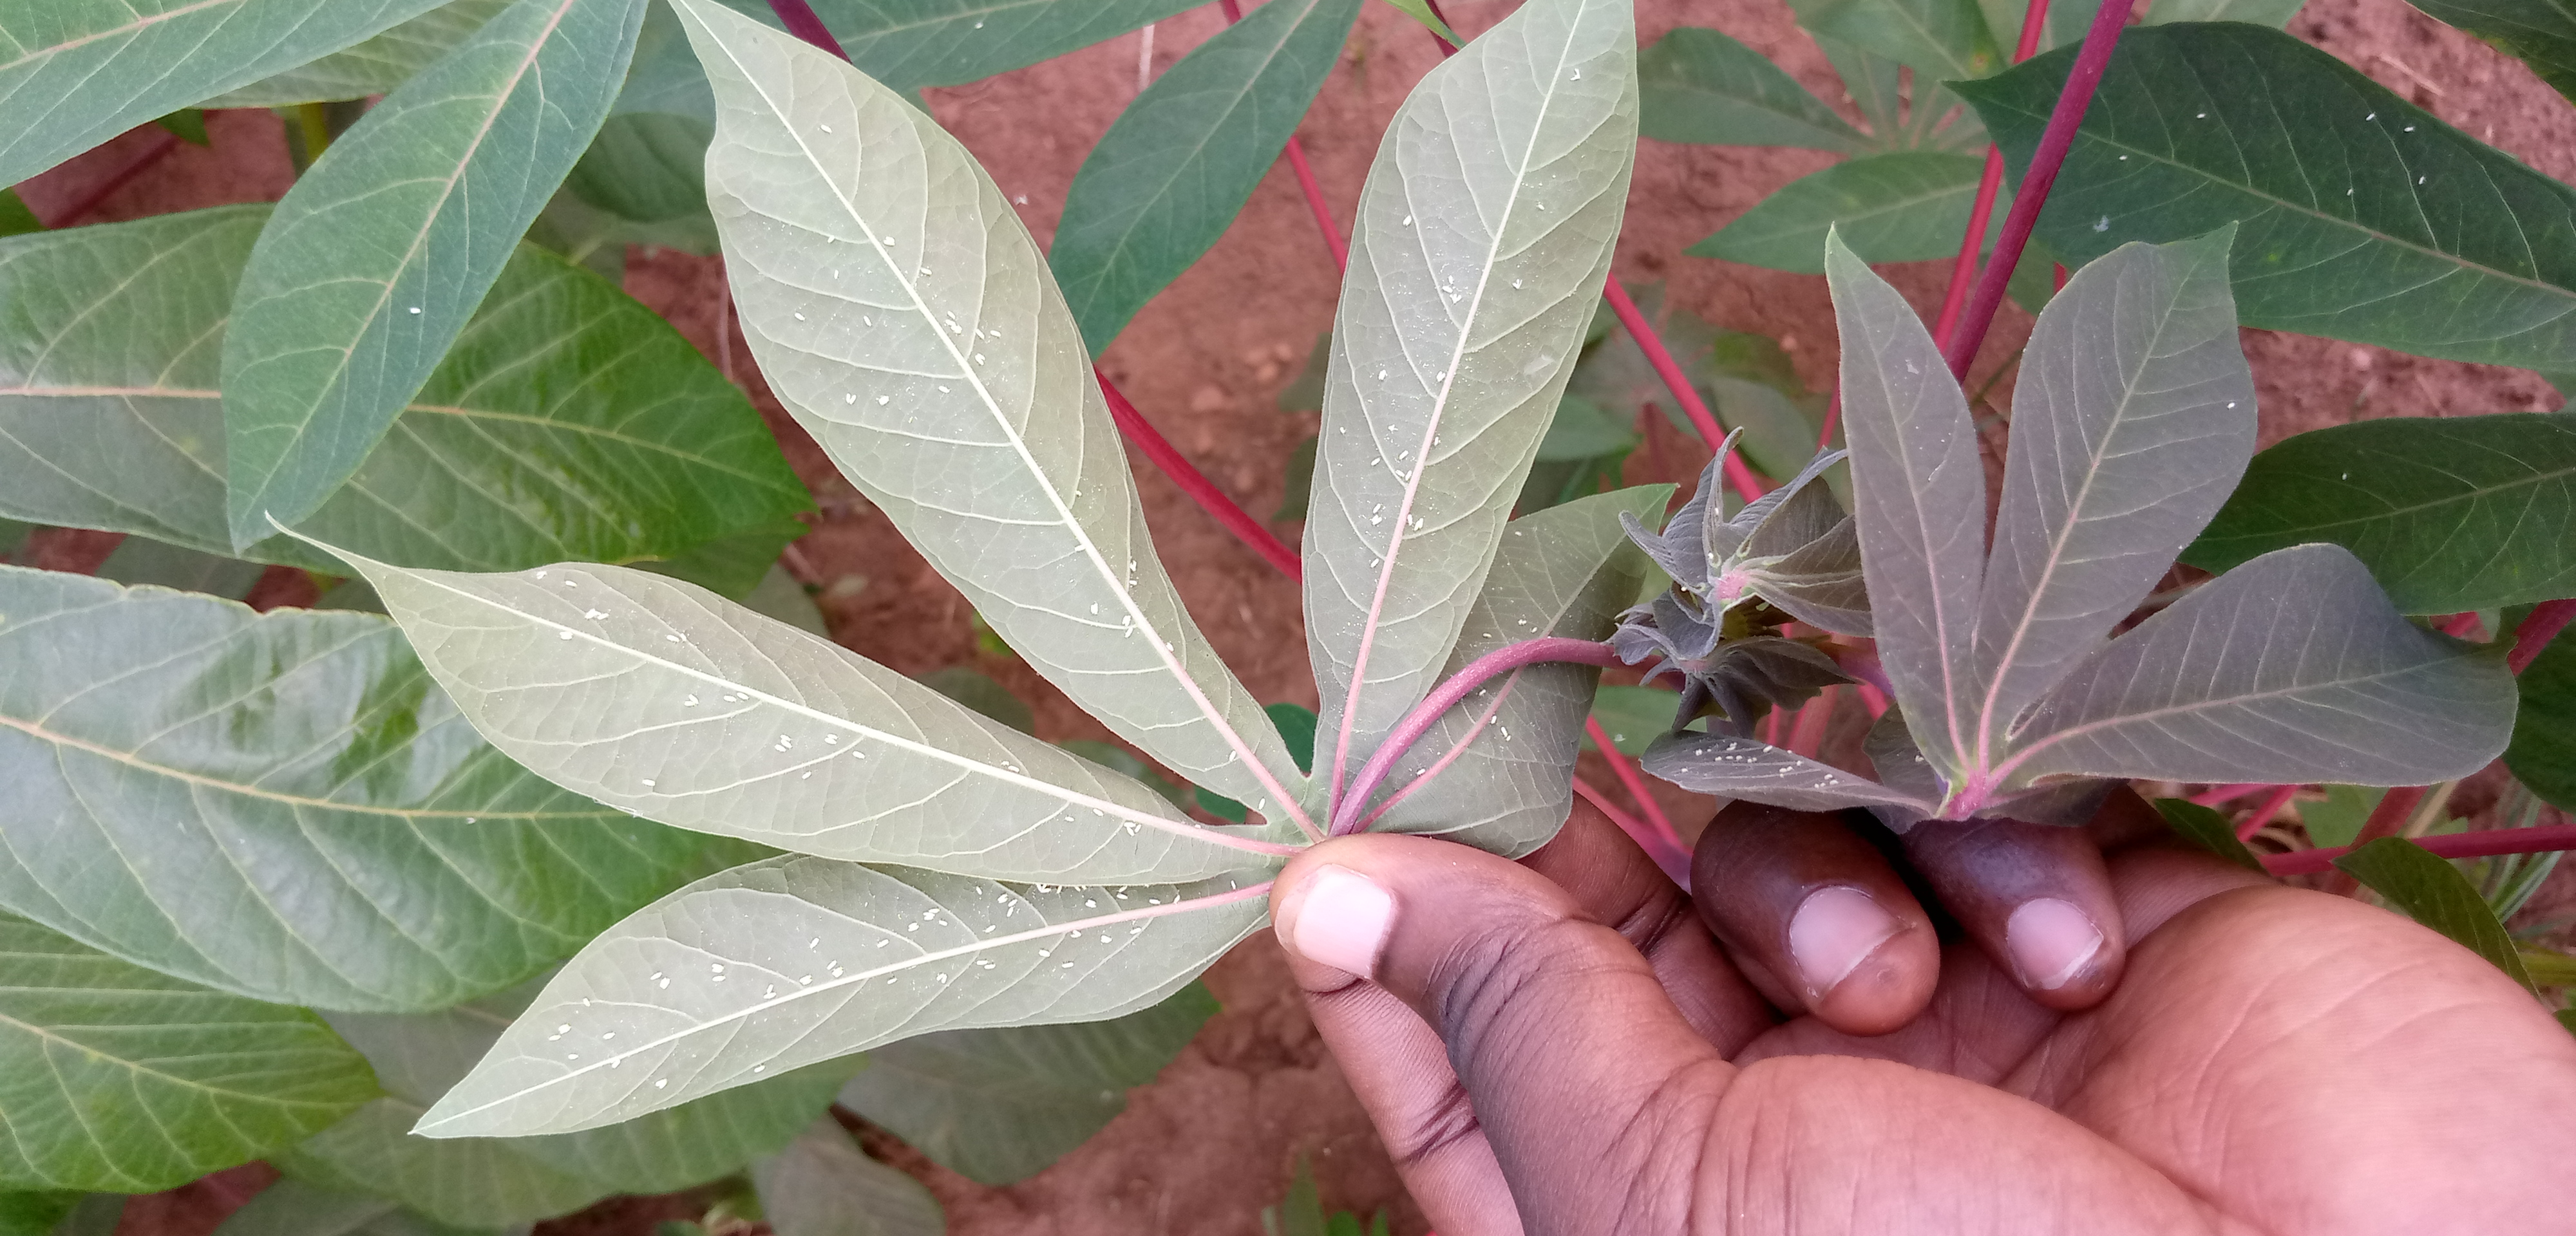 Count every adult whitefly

173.